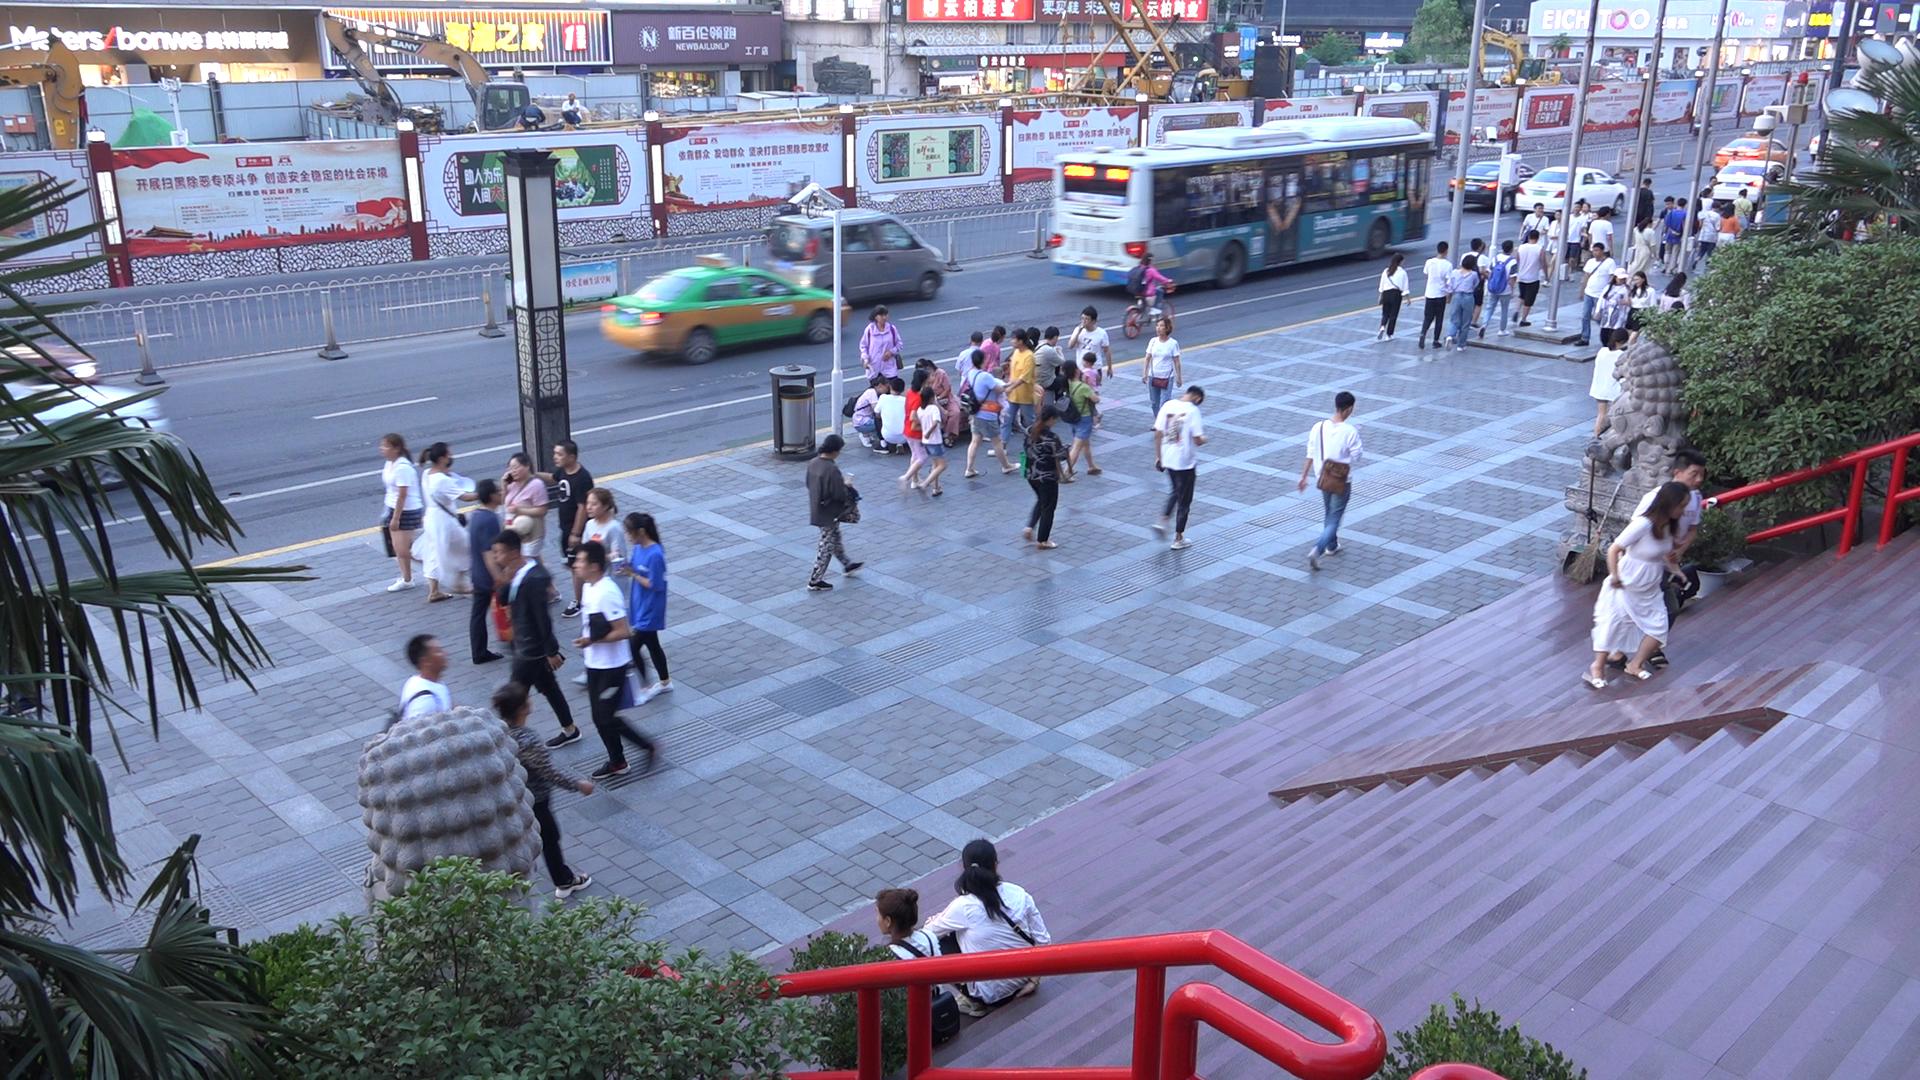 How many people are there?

64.